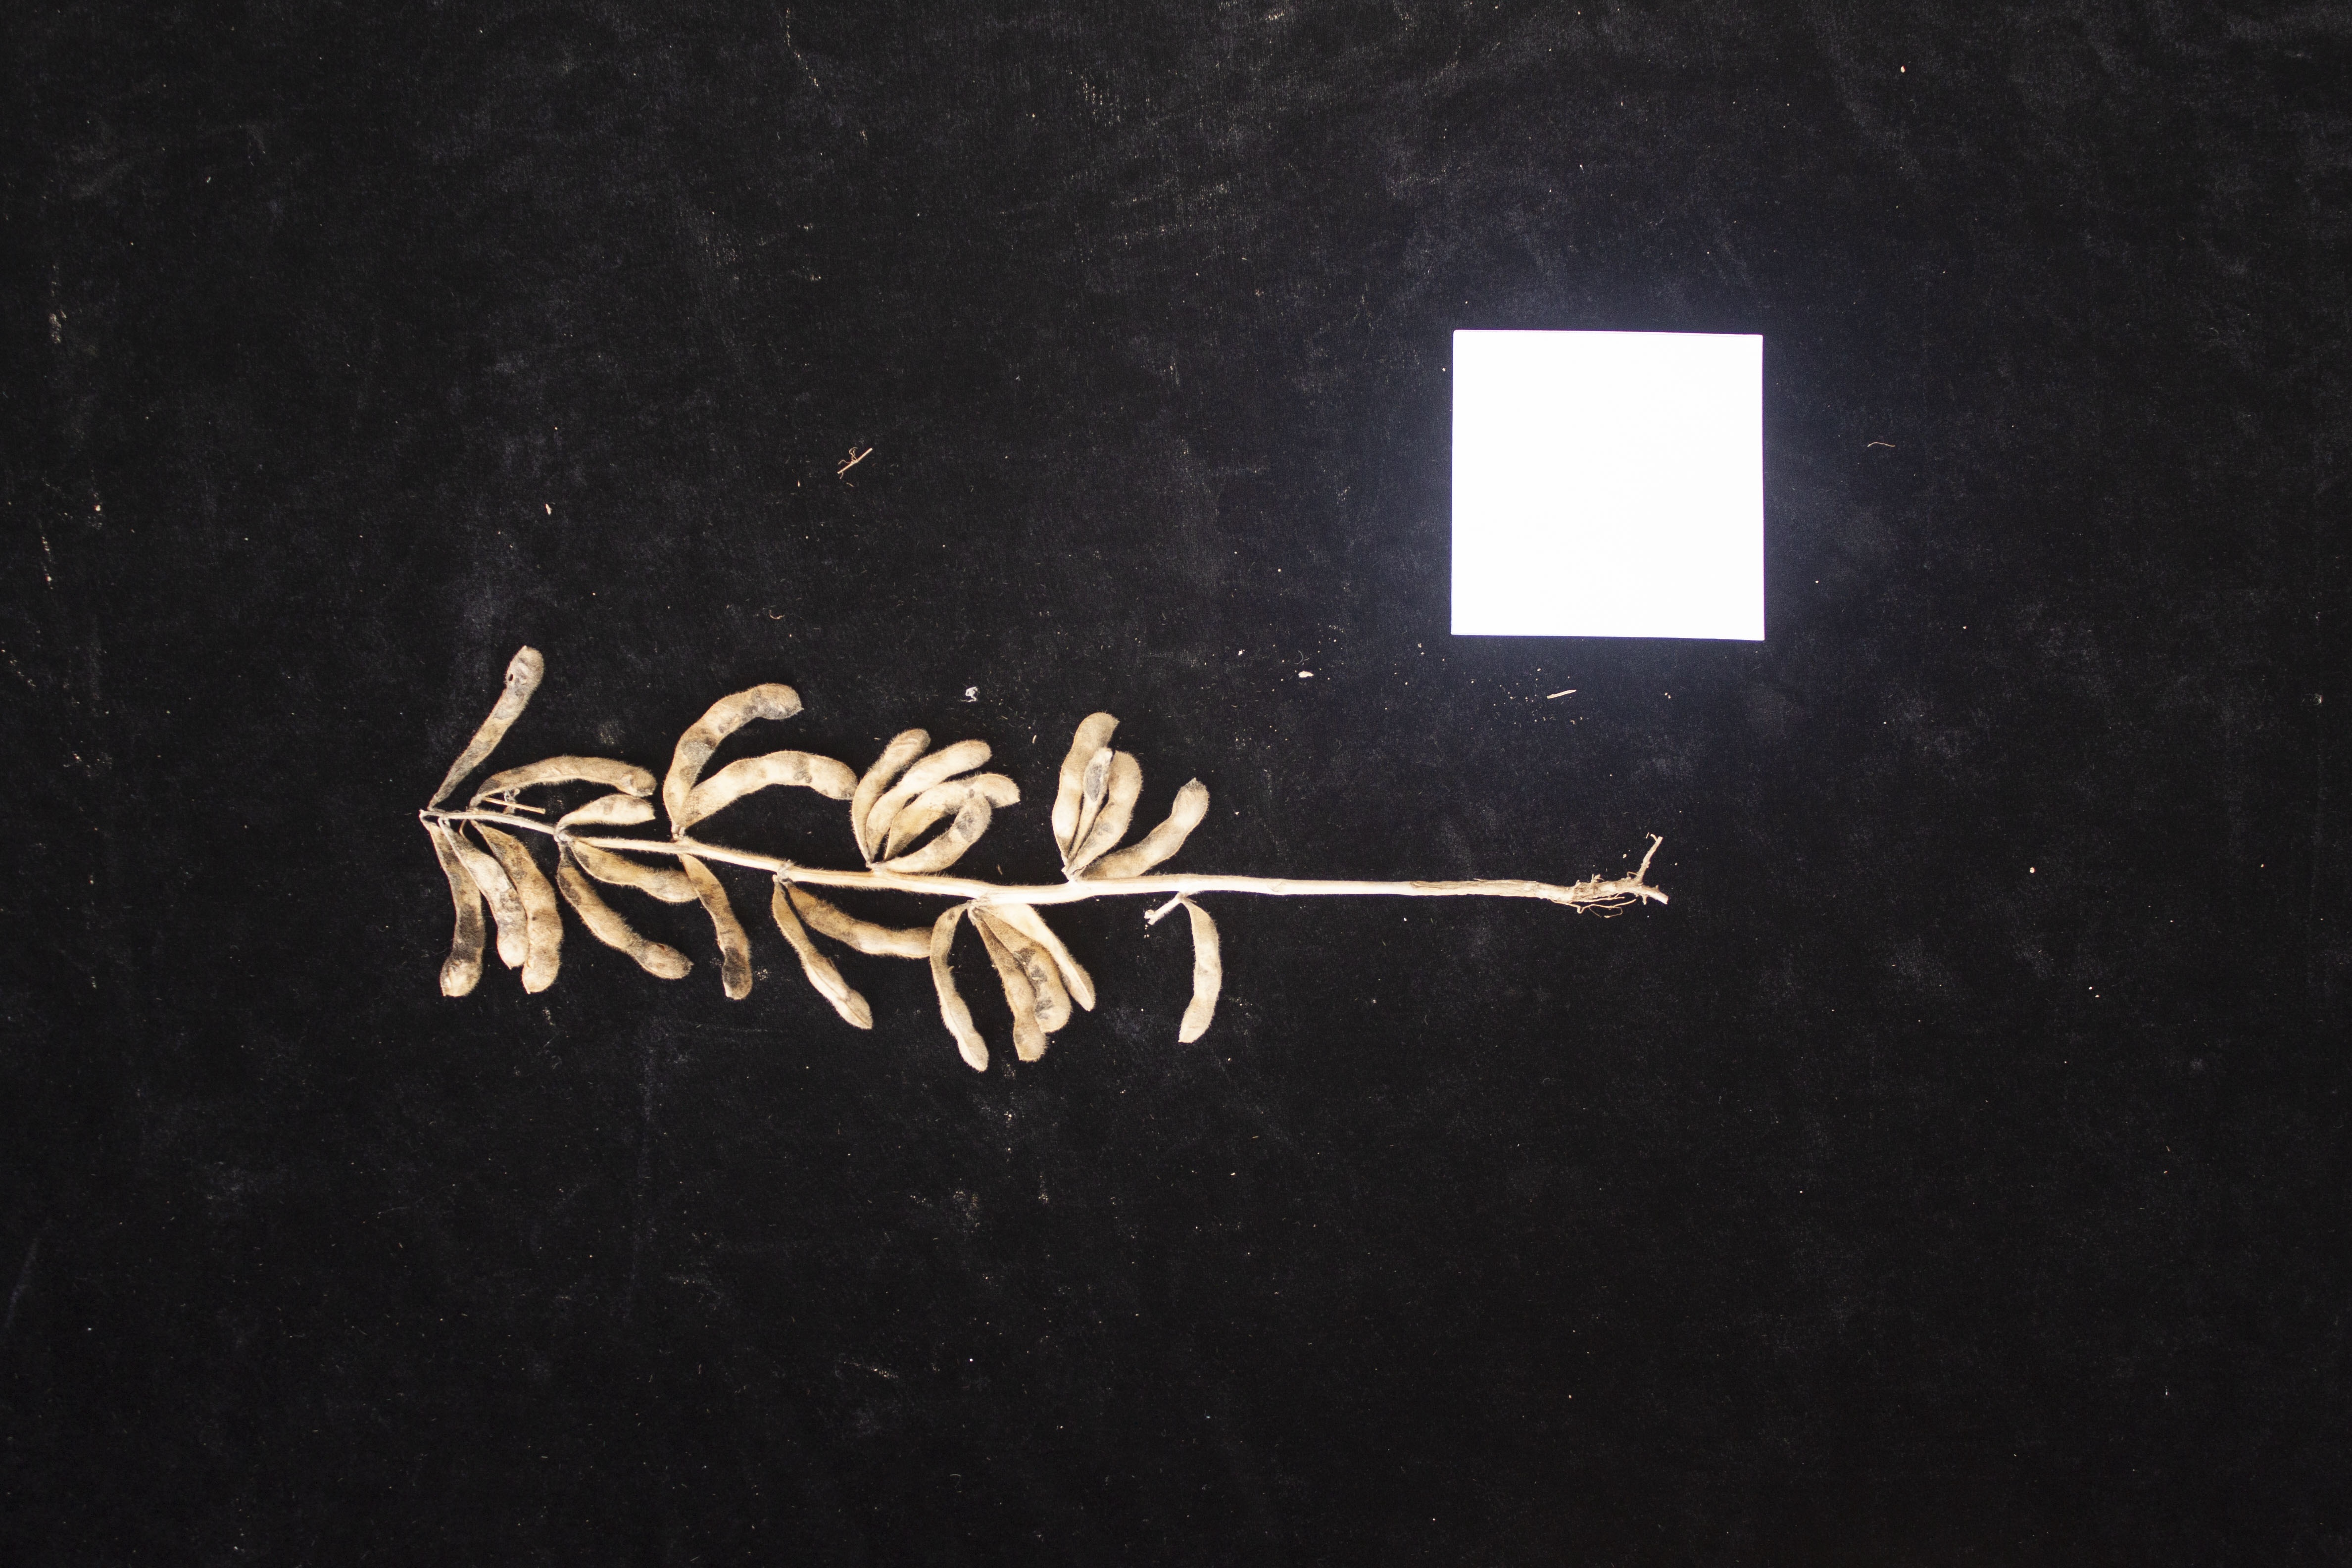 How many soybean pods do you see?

25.